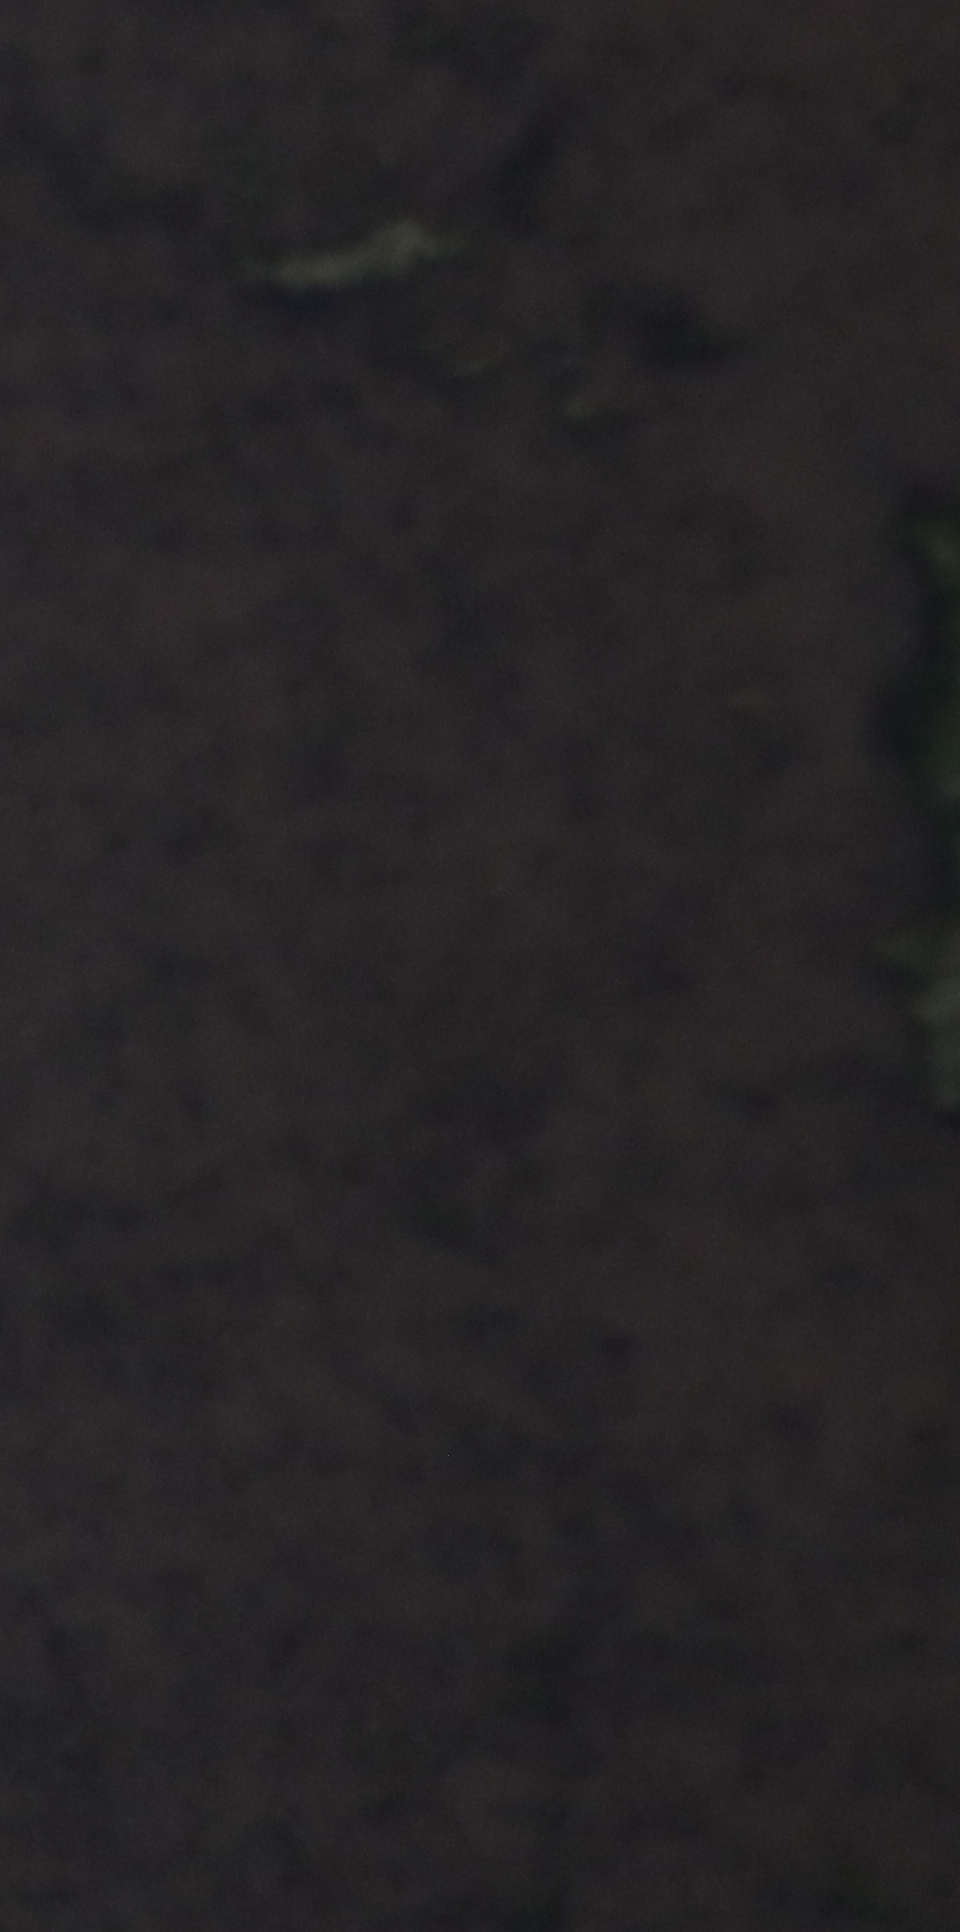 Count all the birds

0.